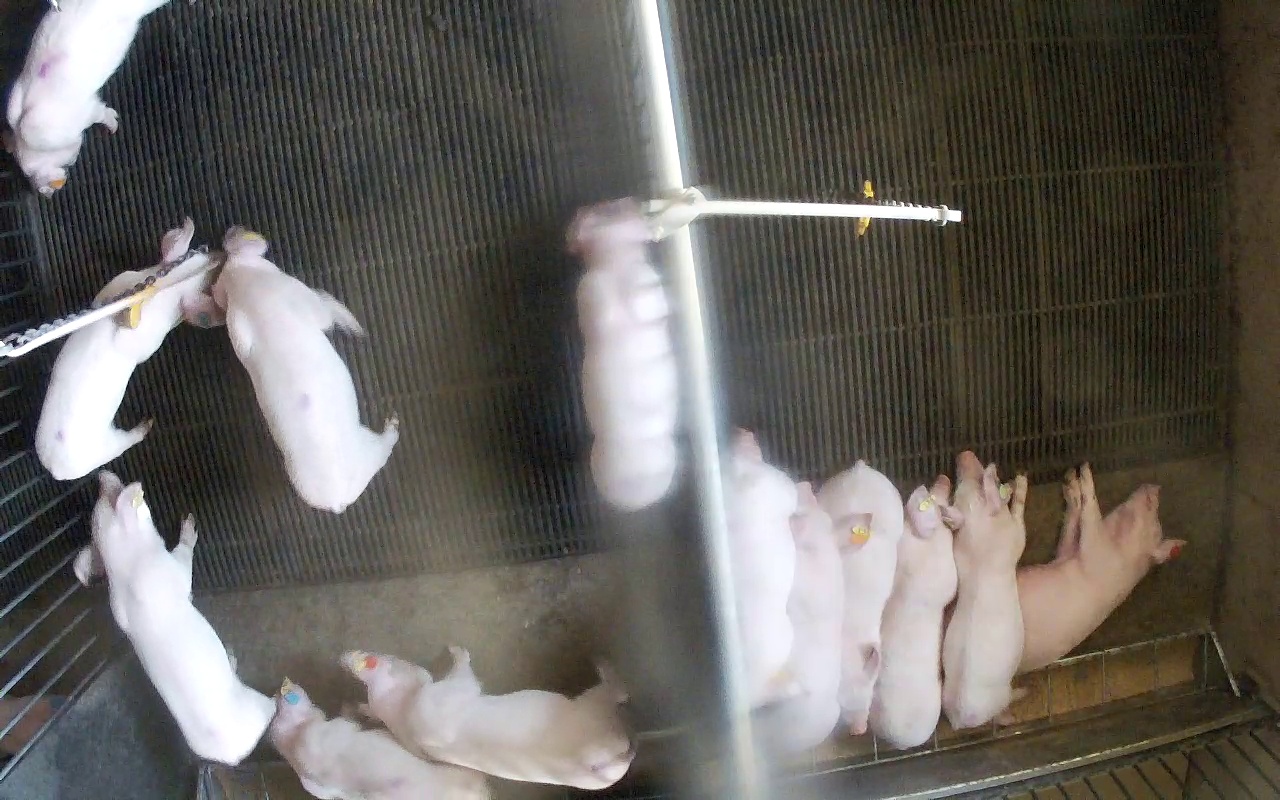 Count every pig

13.